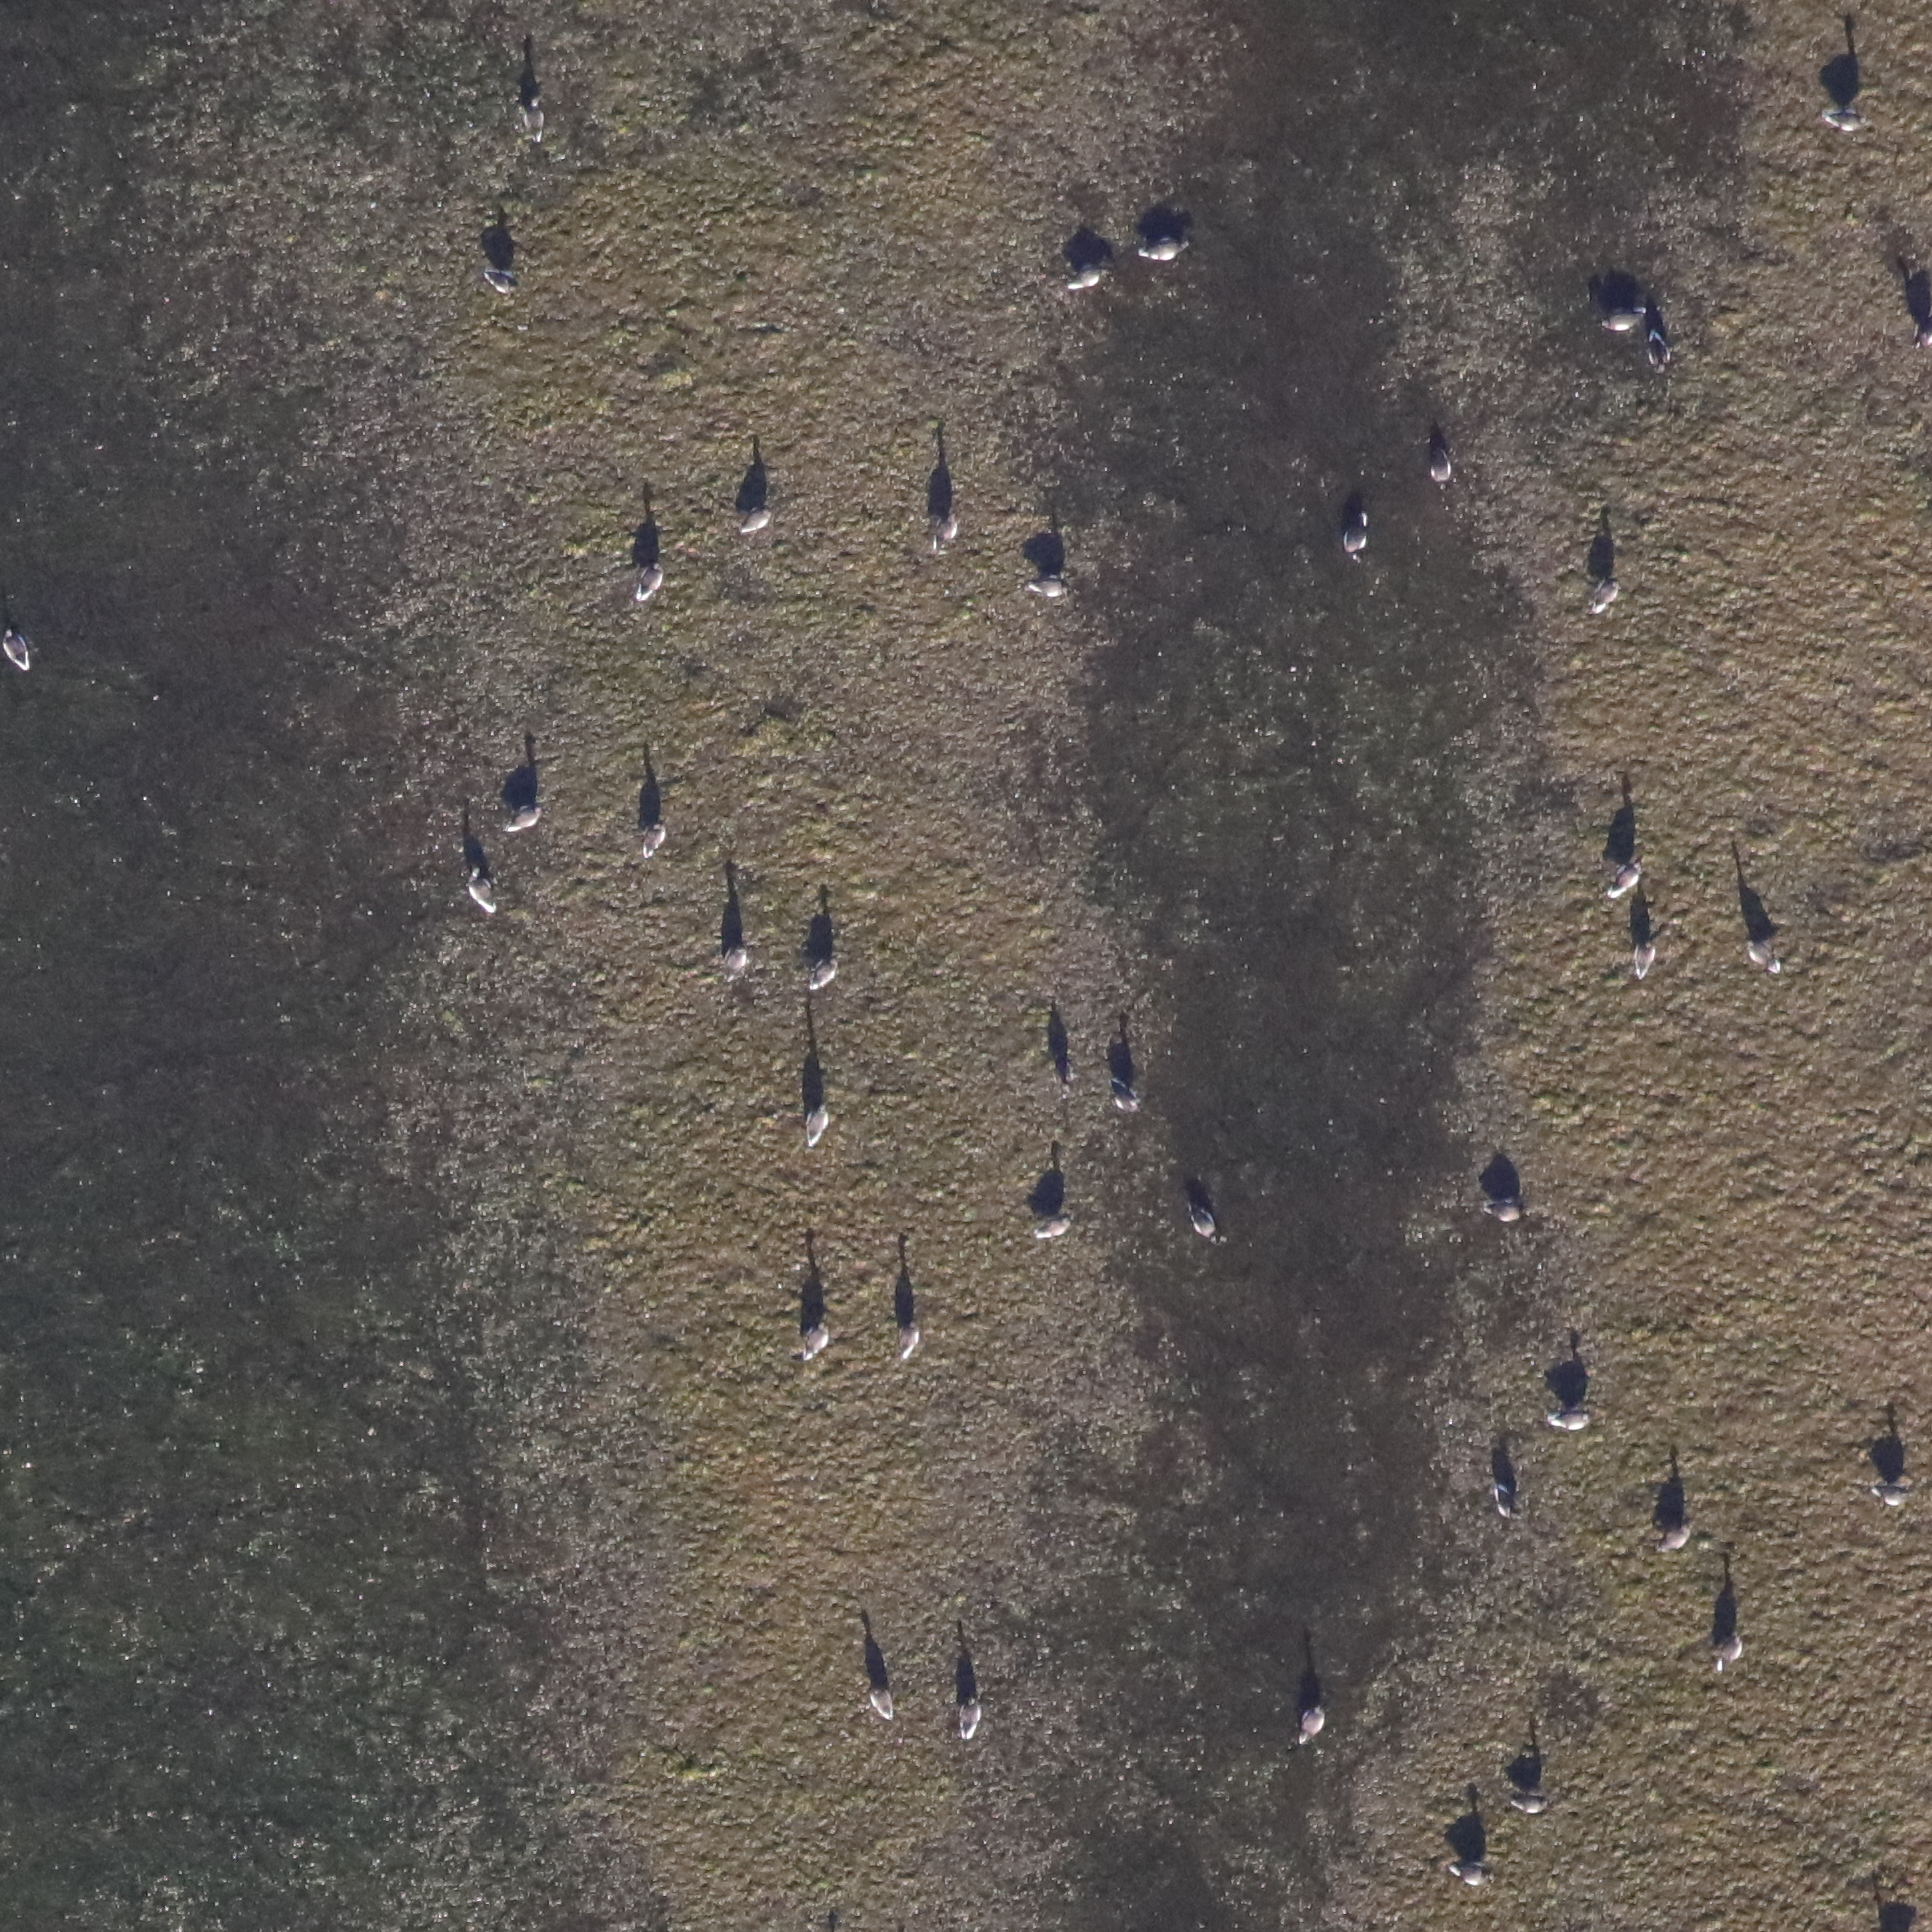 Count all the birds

42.